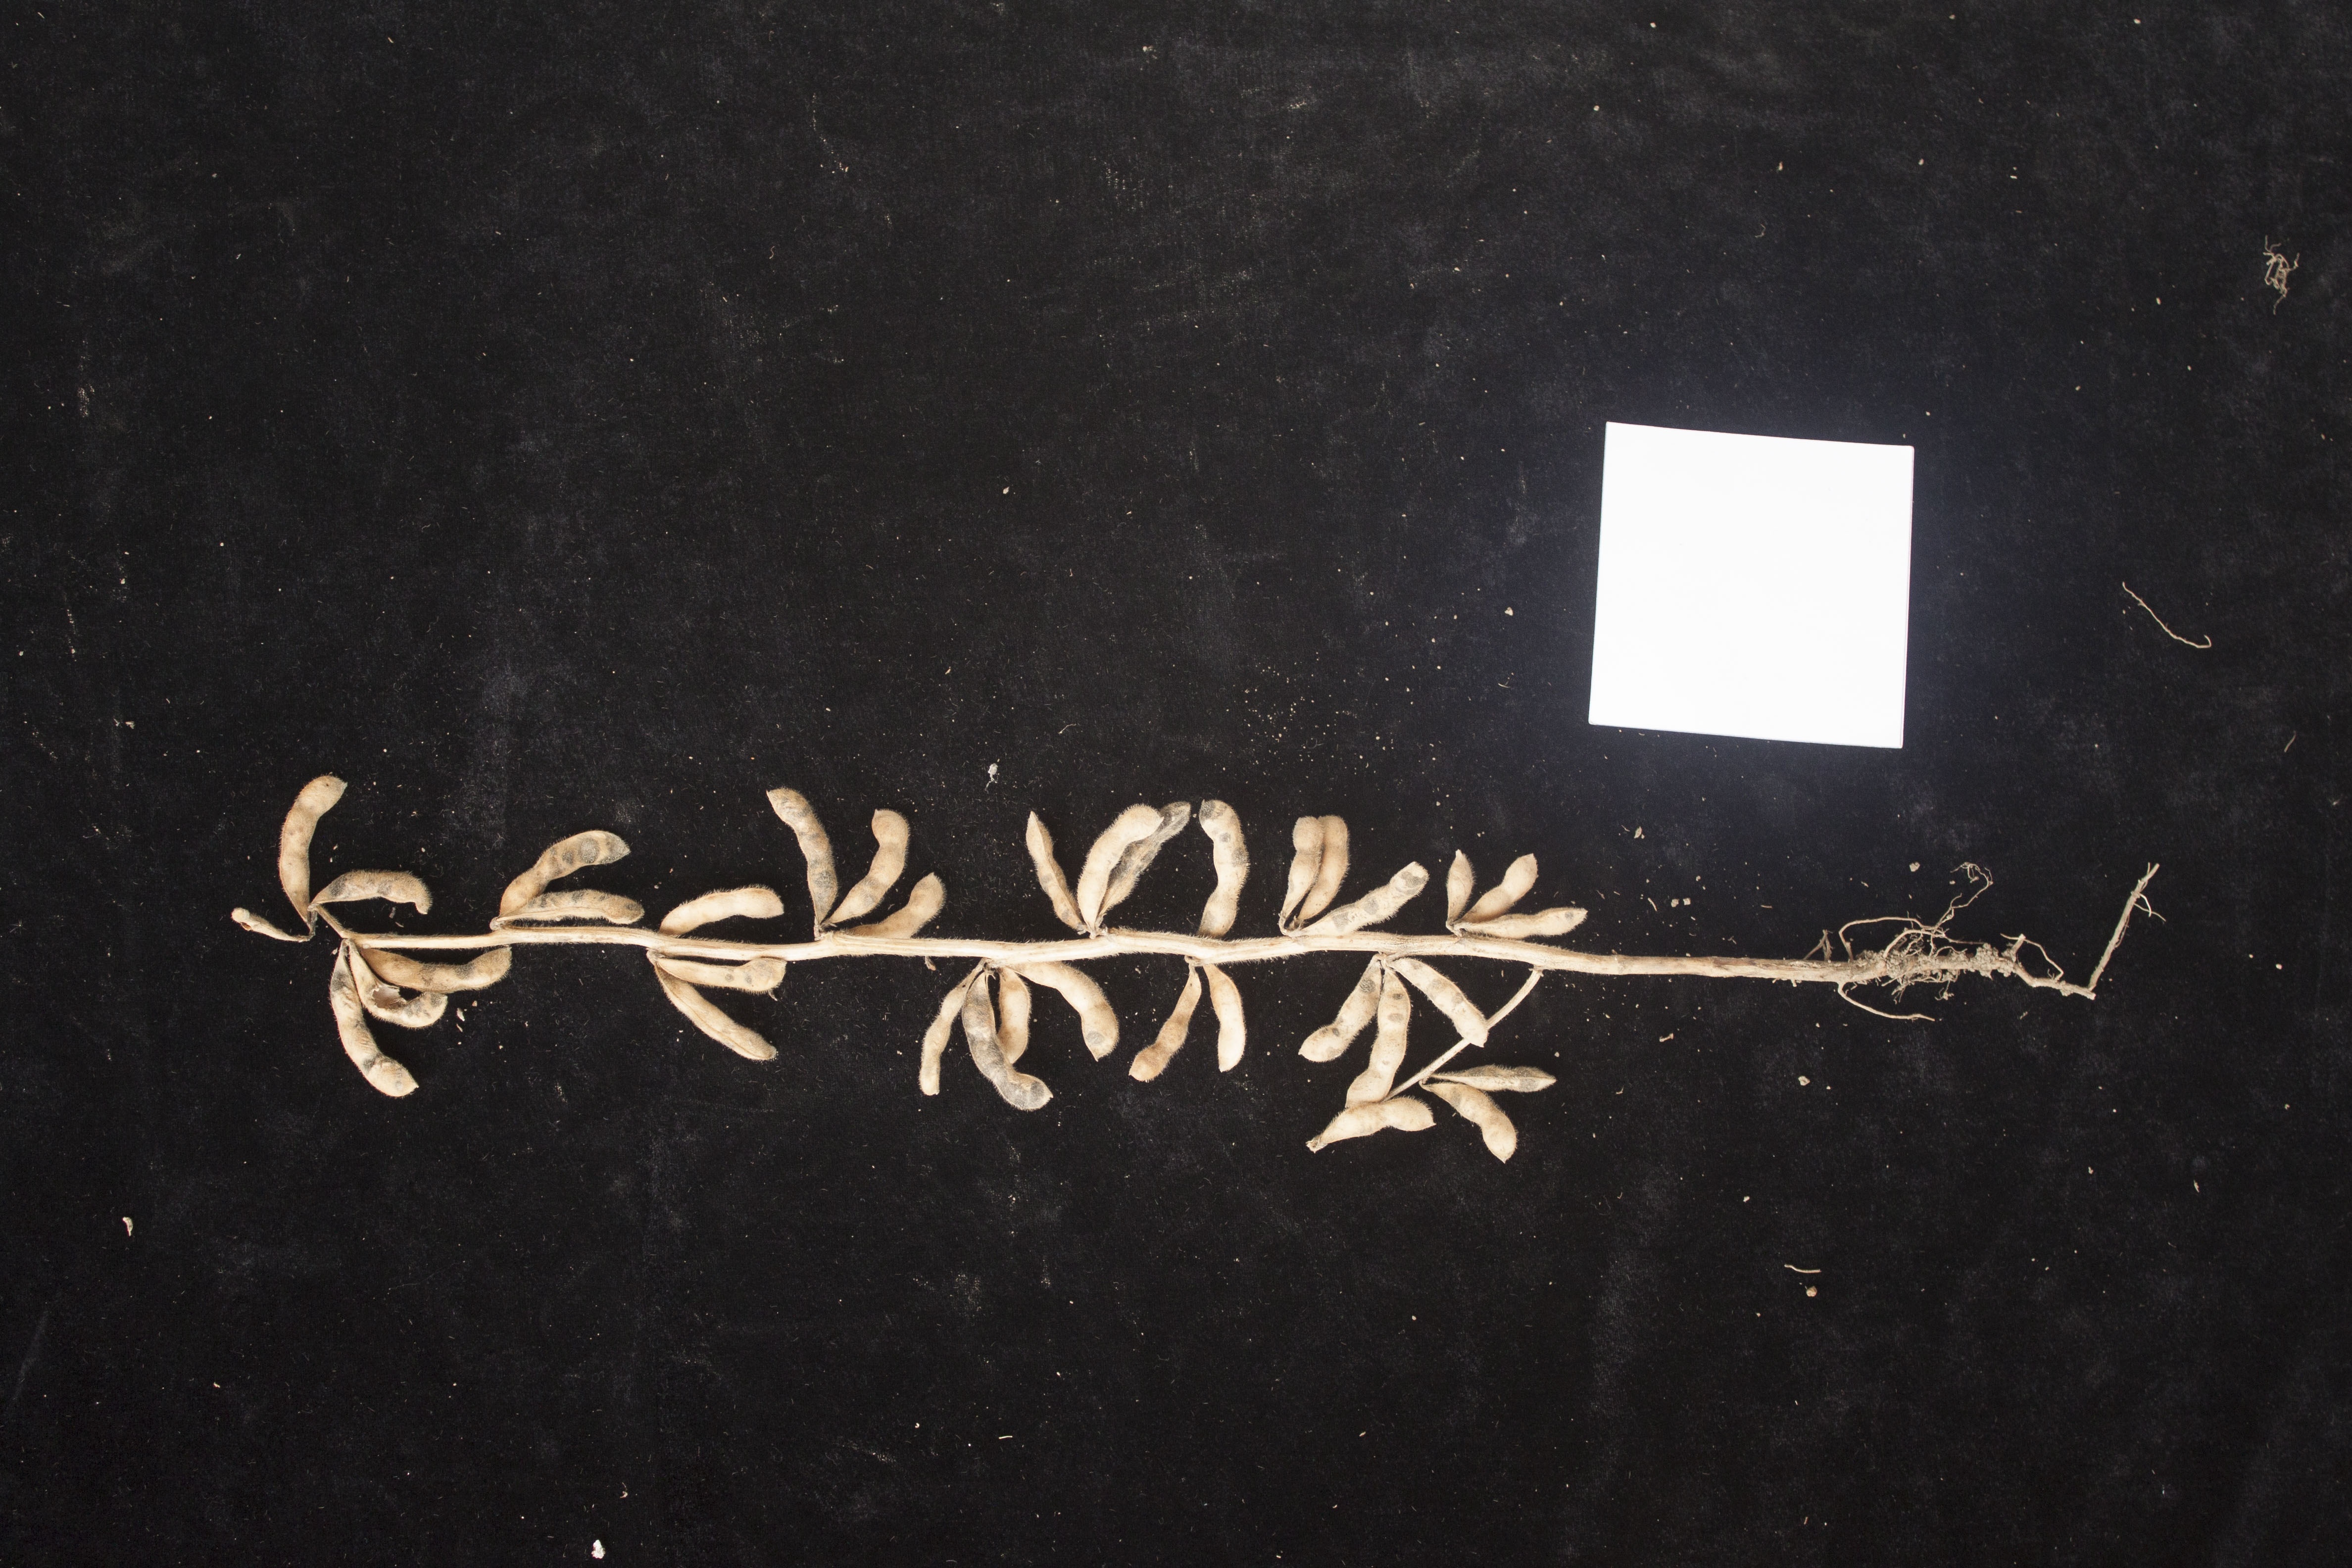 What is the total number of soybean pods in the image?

36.